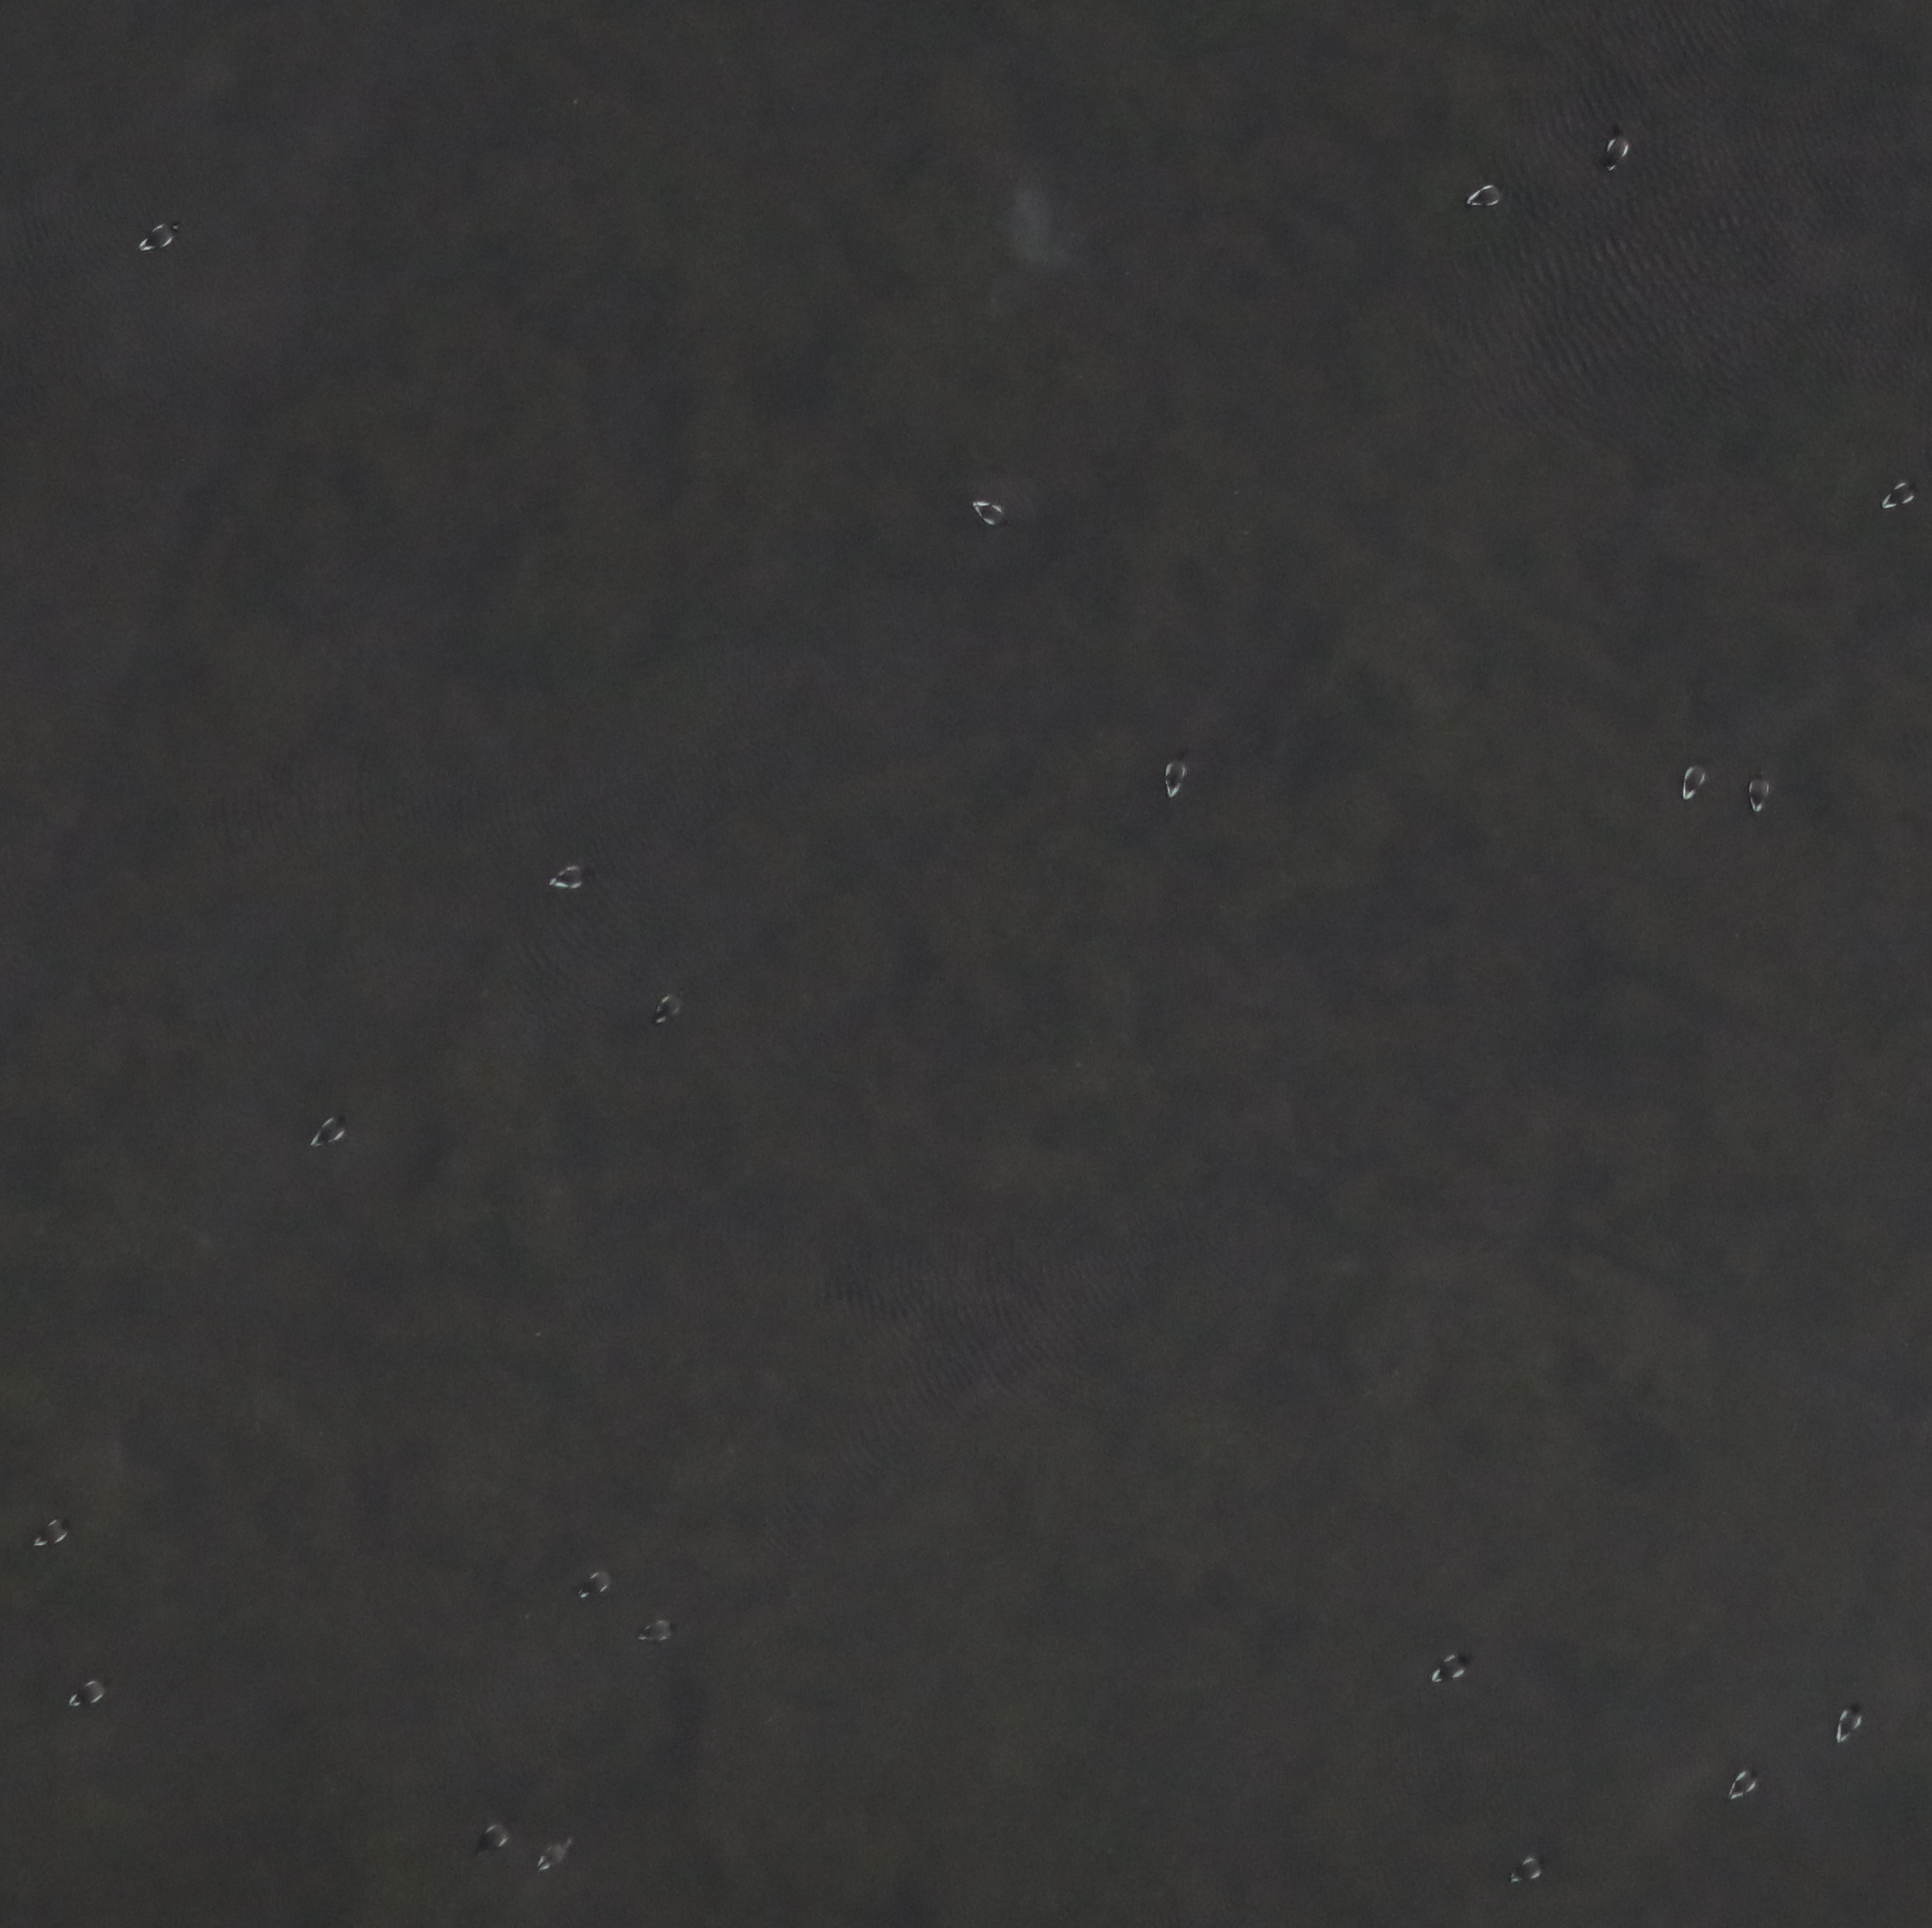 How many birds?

21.